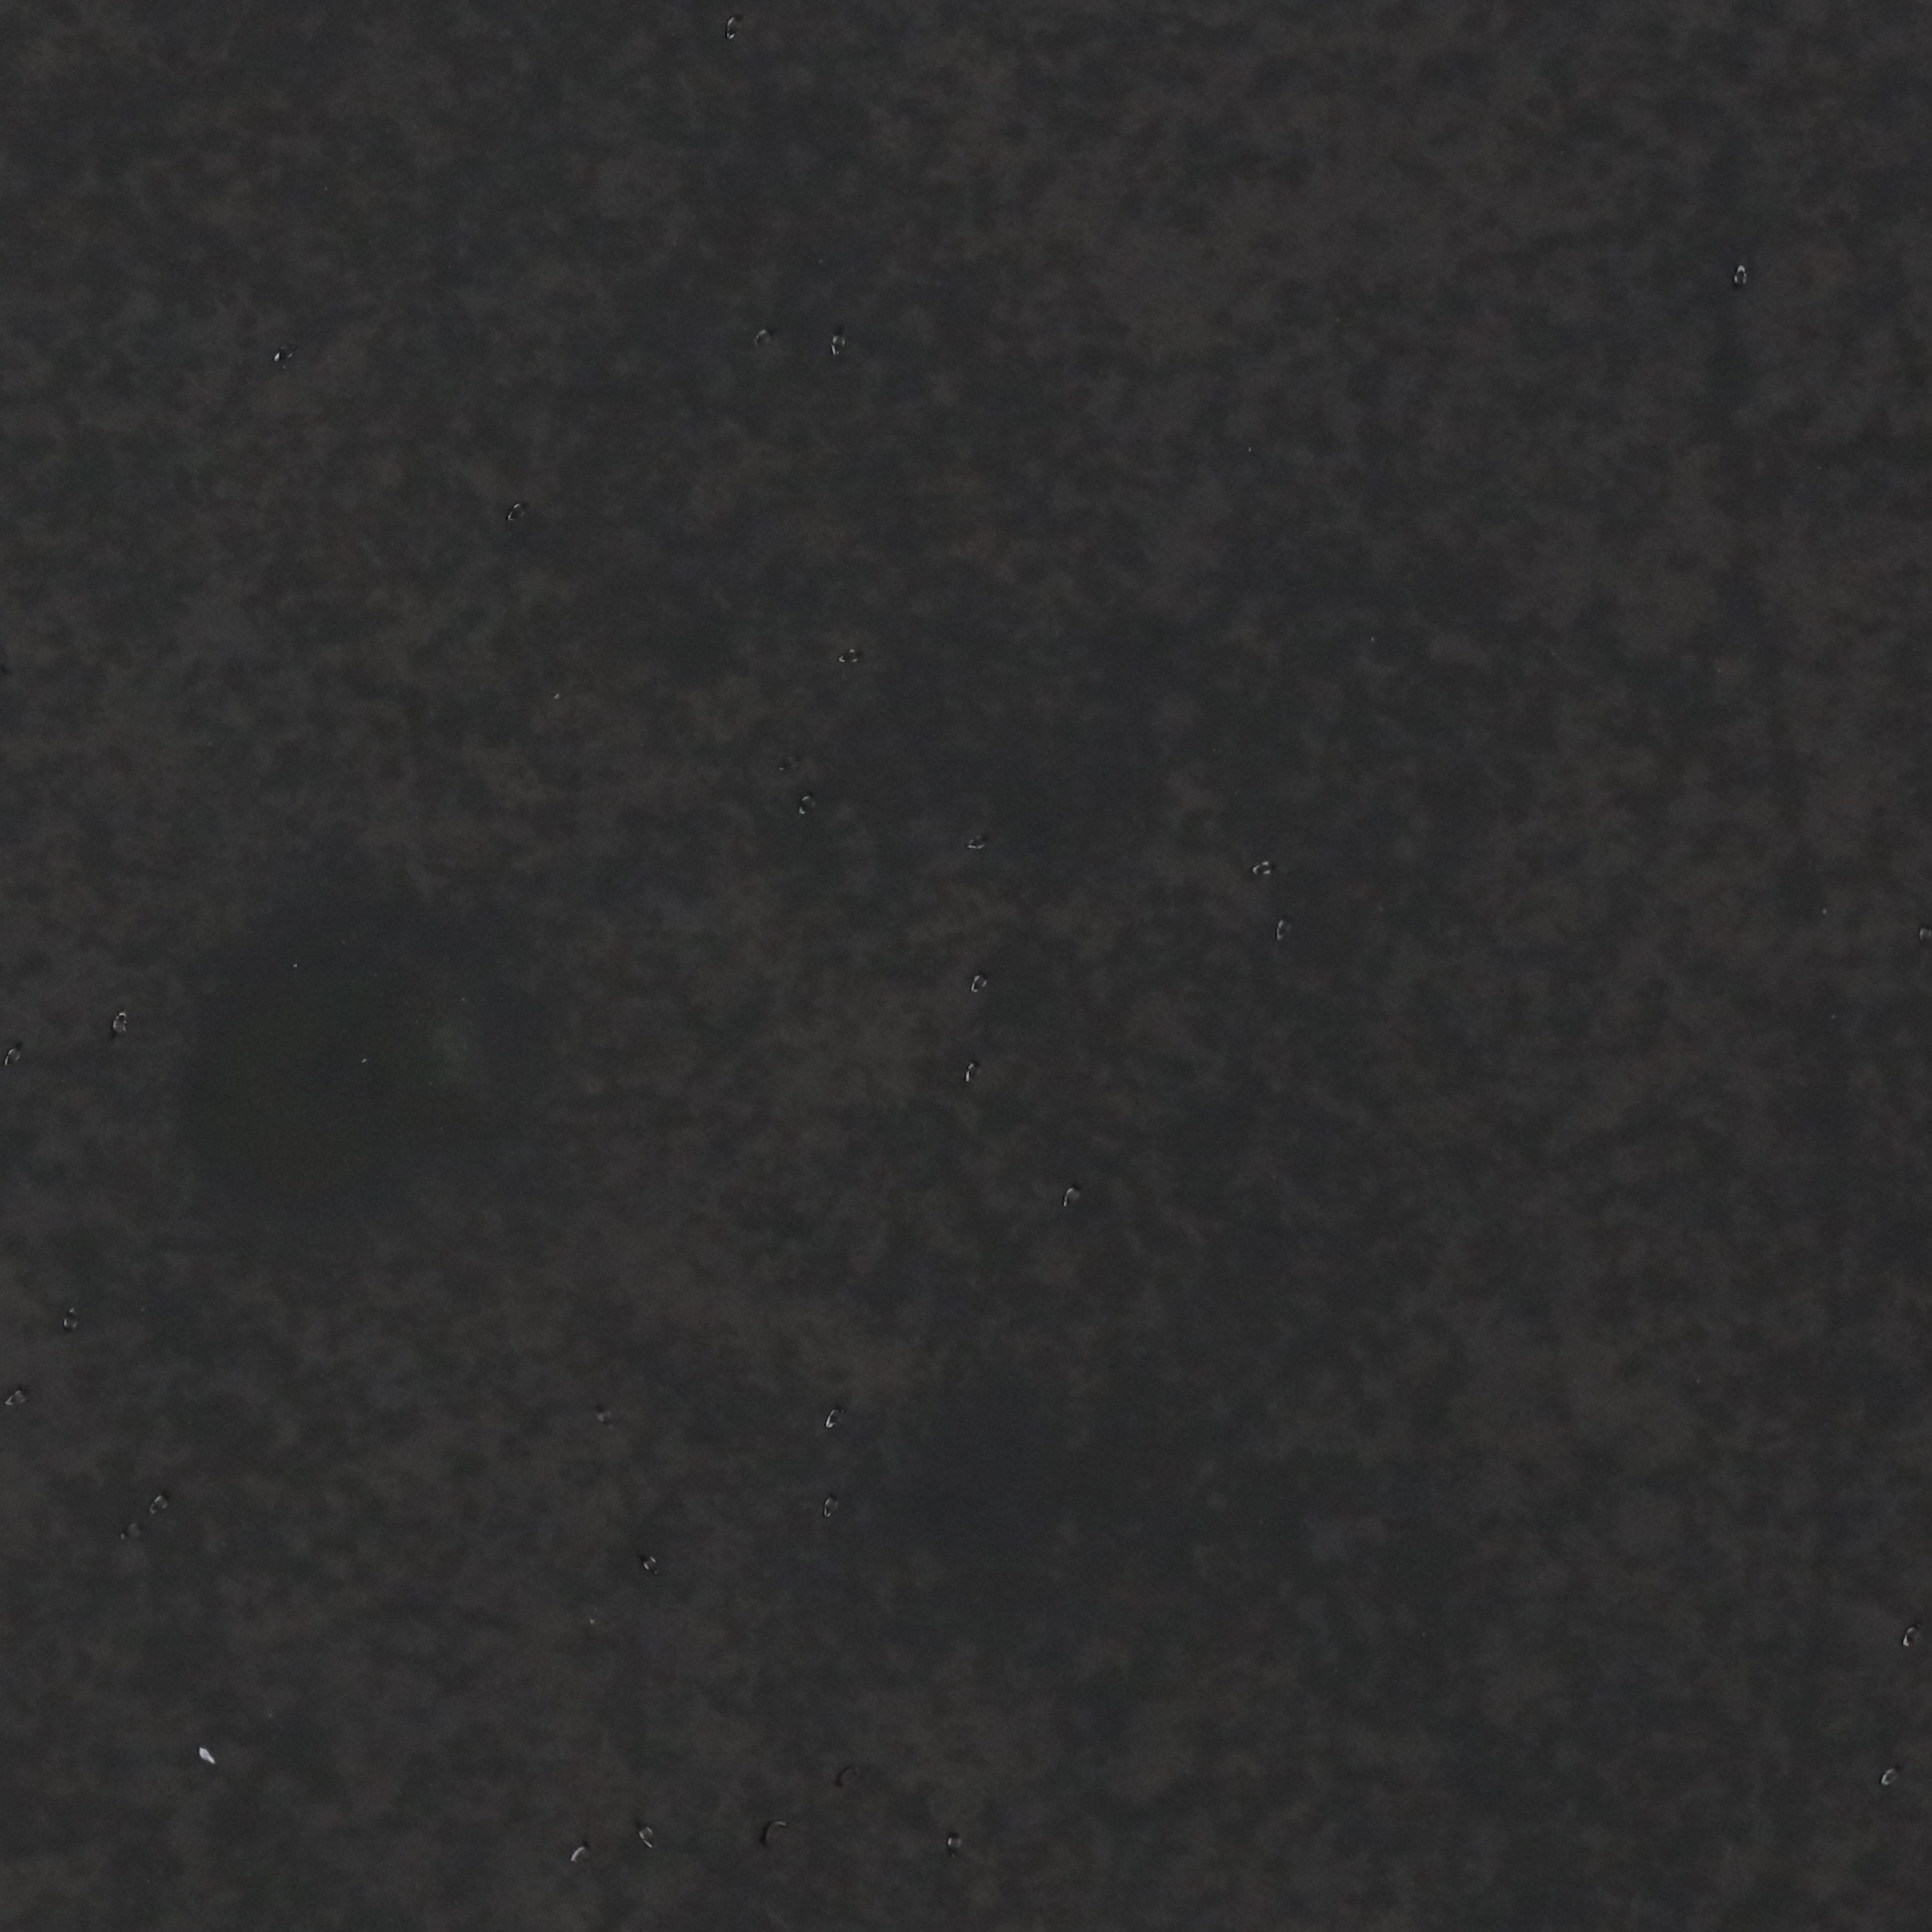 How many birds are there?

34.